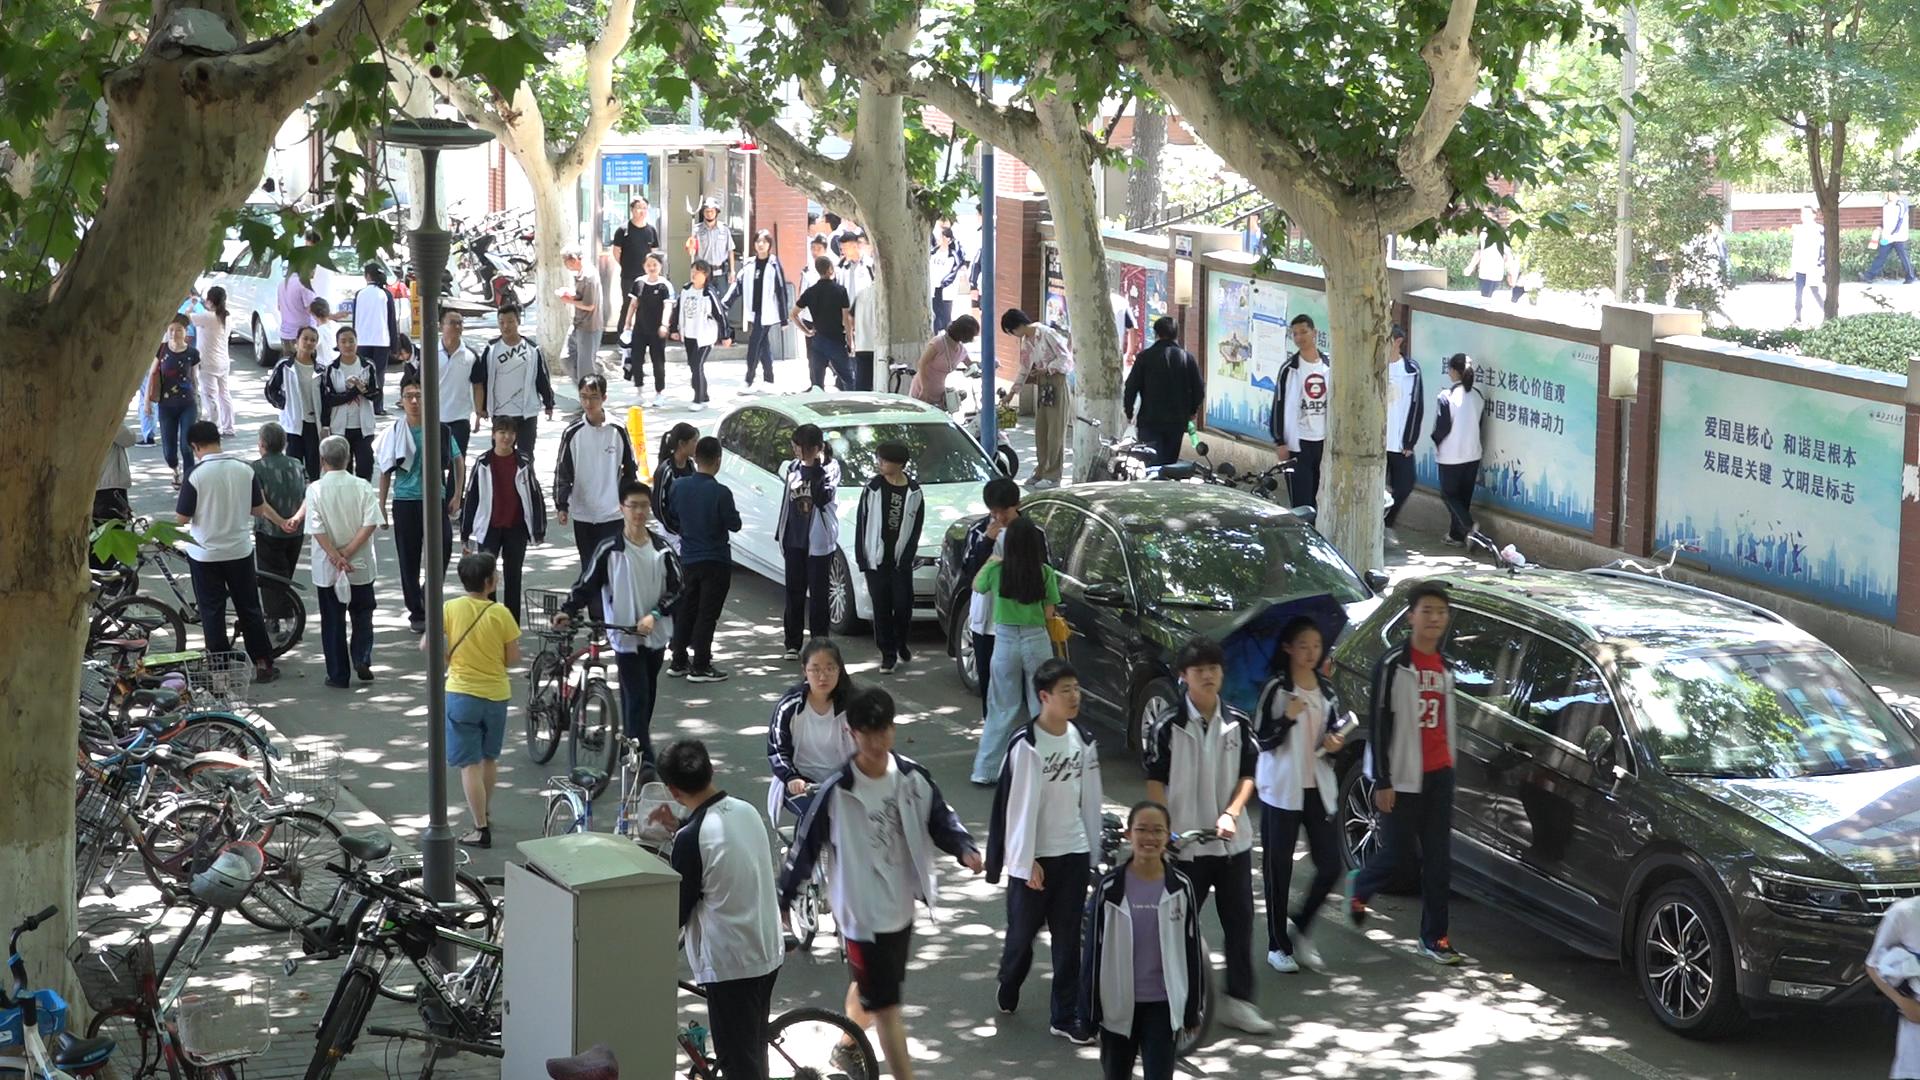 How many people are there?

60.